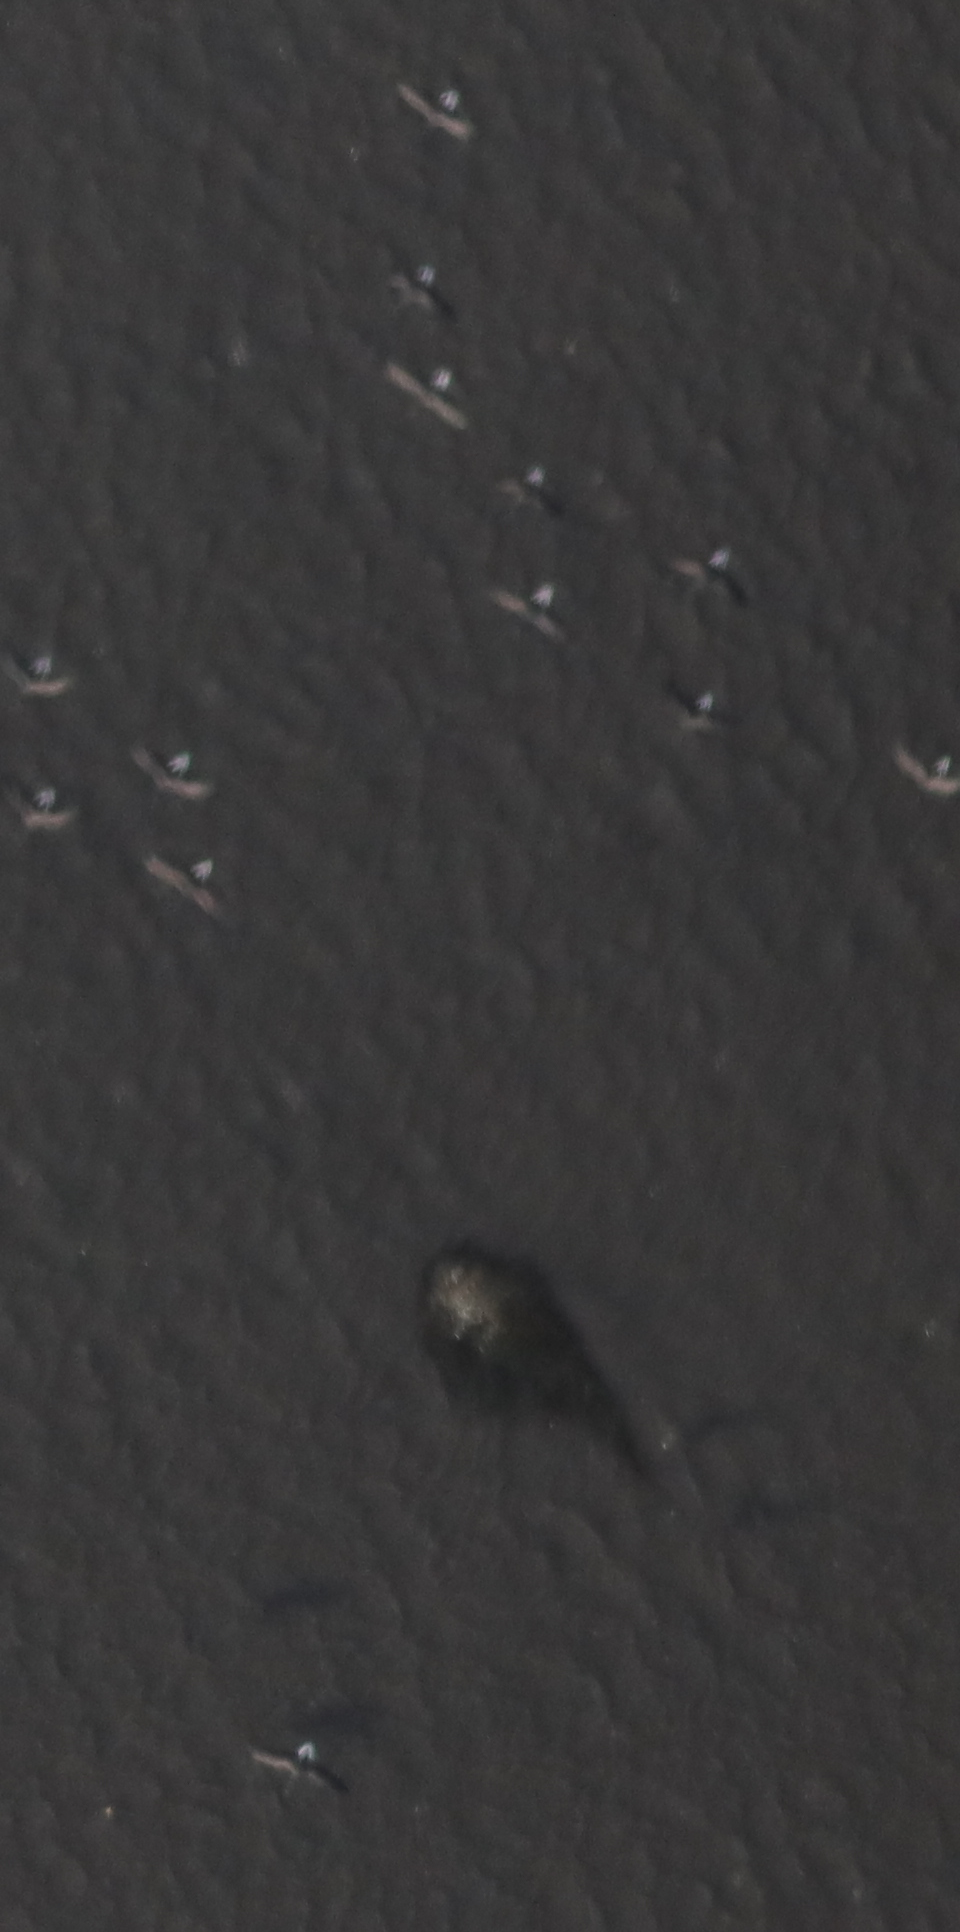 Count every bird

13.